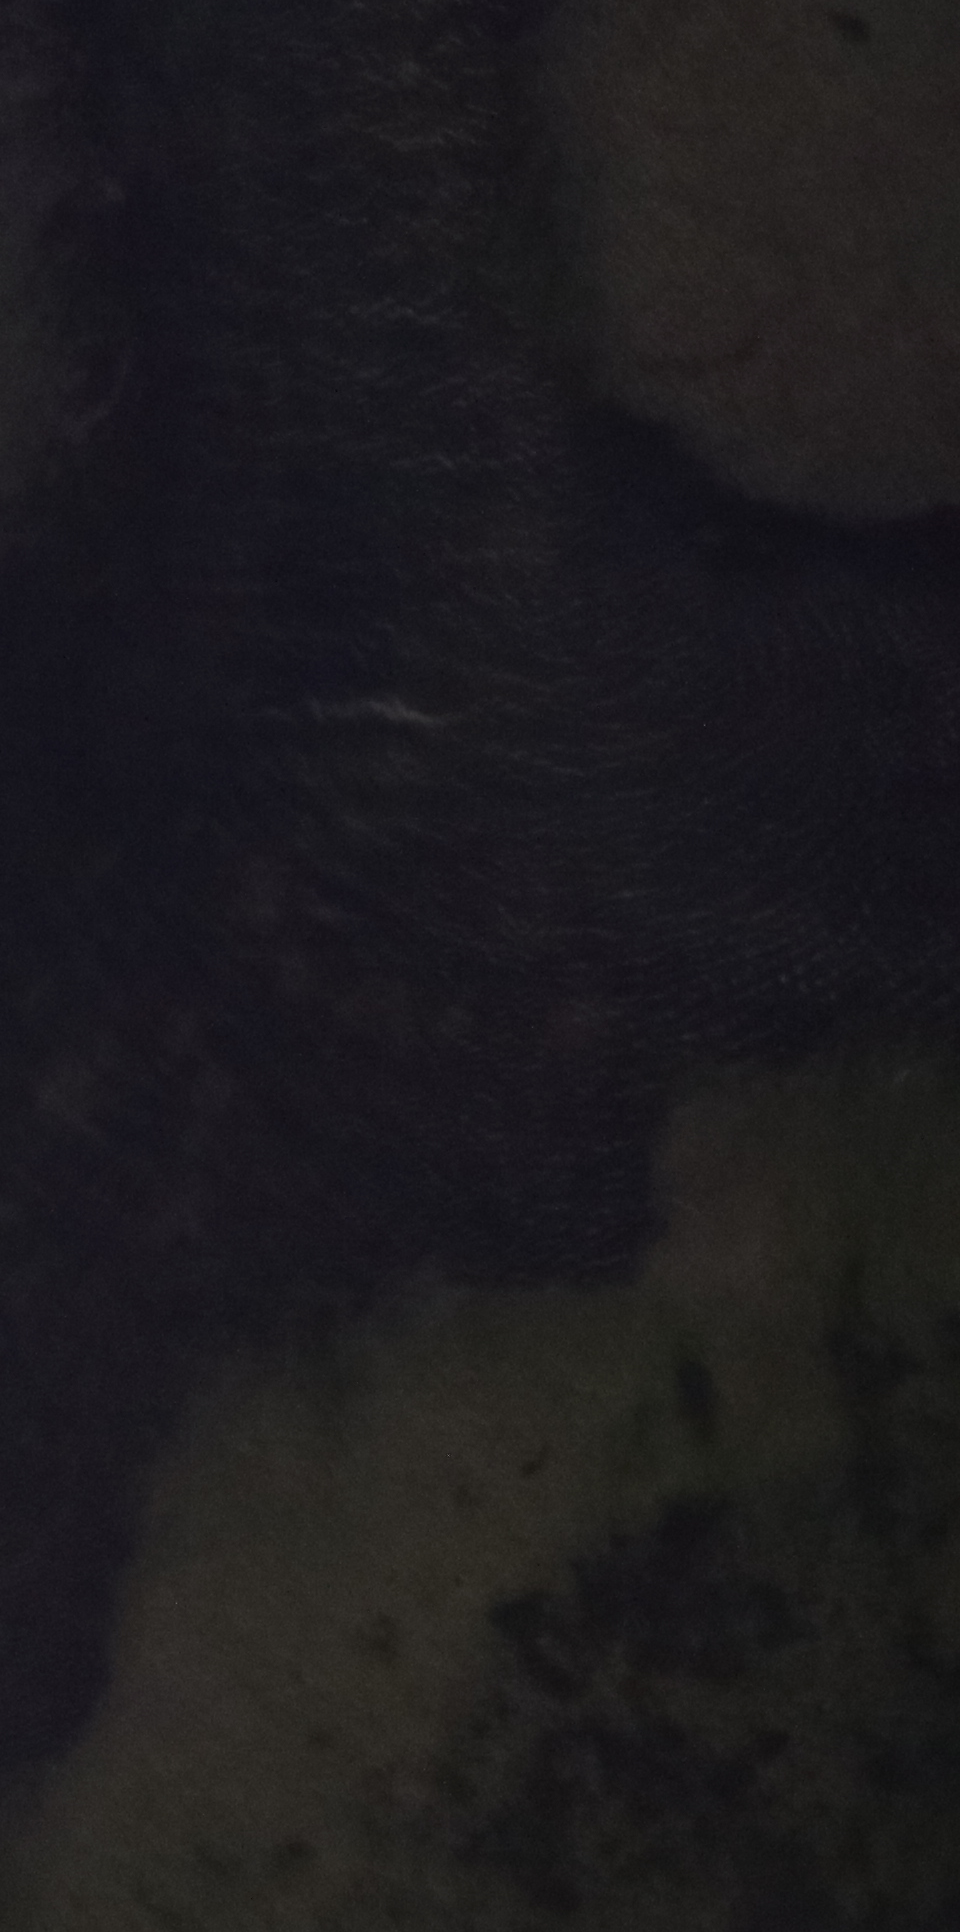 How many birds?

0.